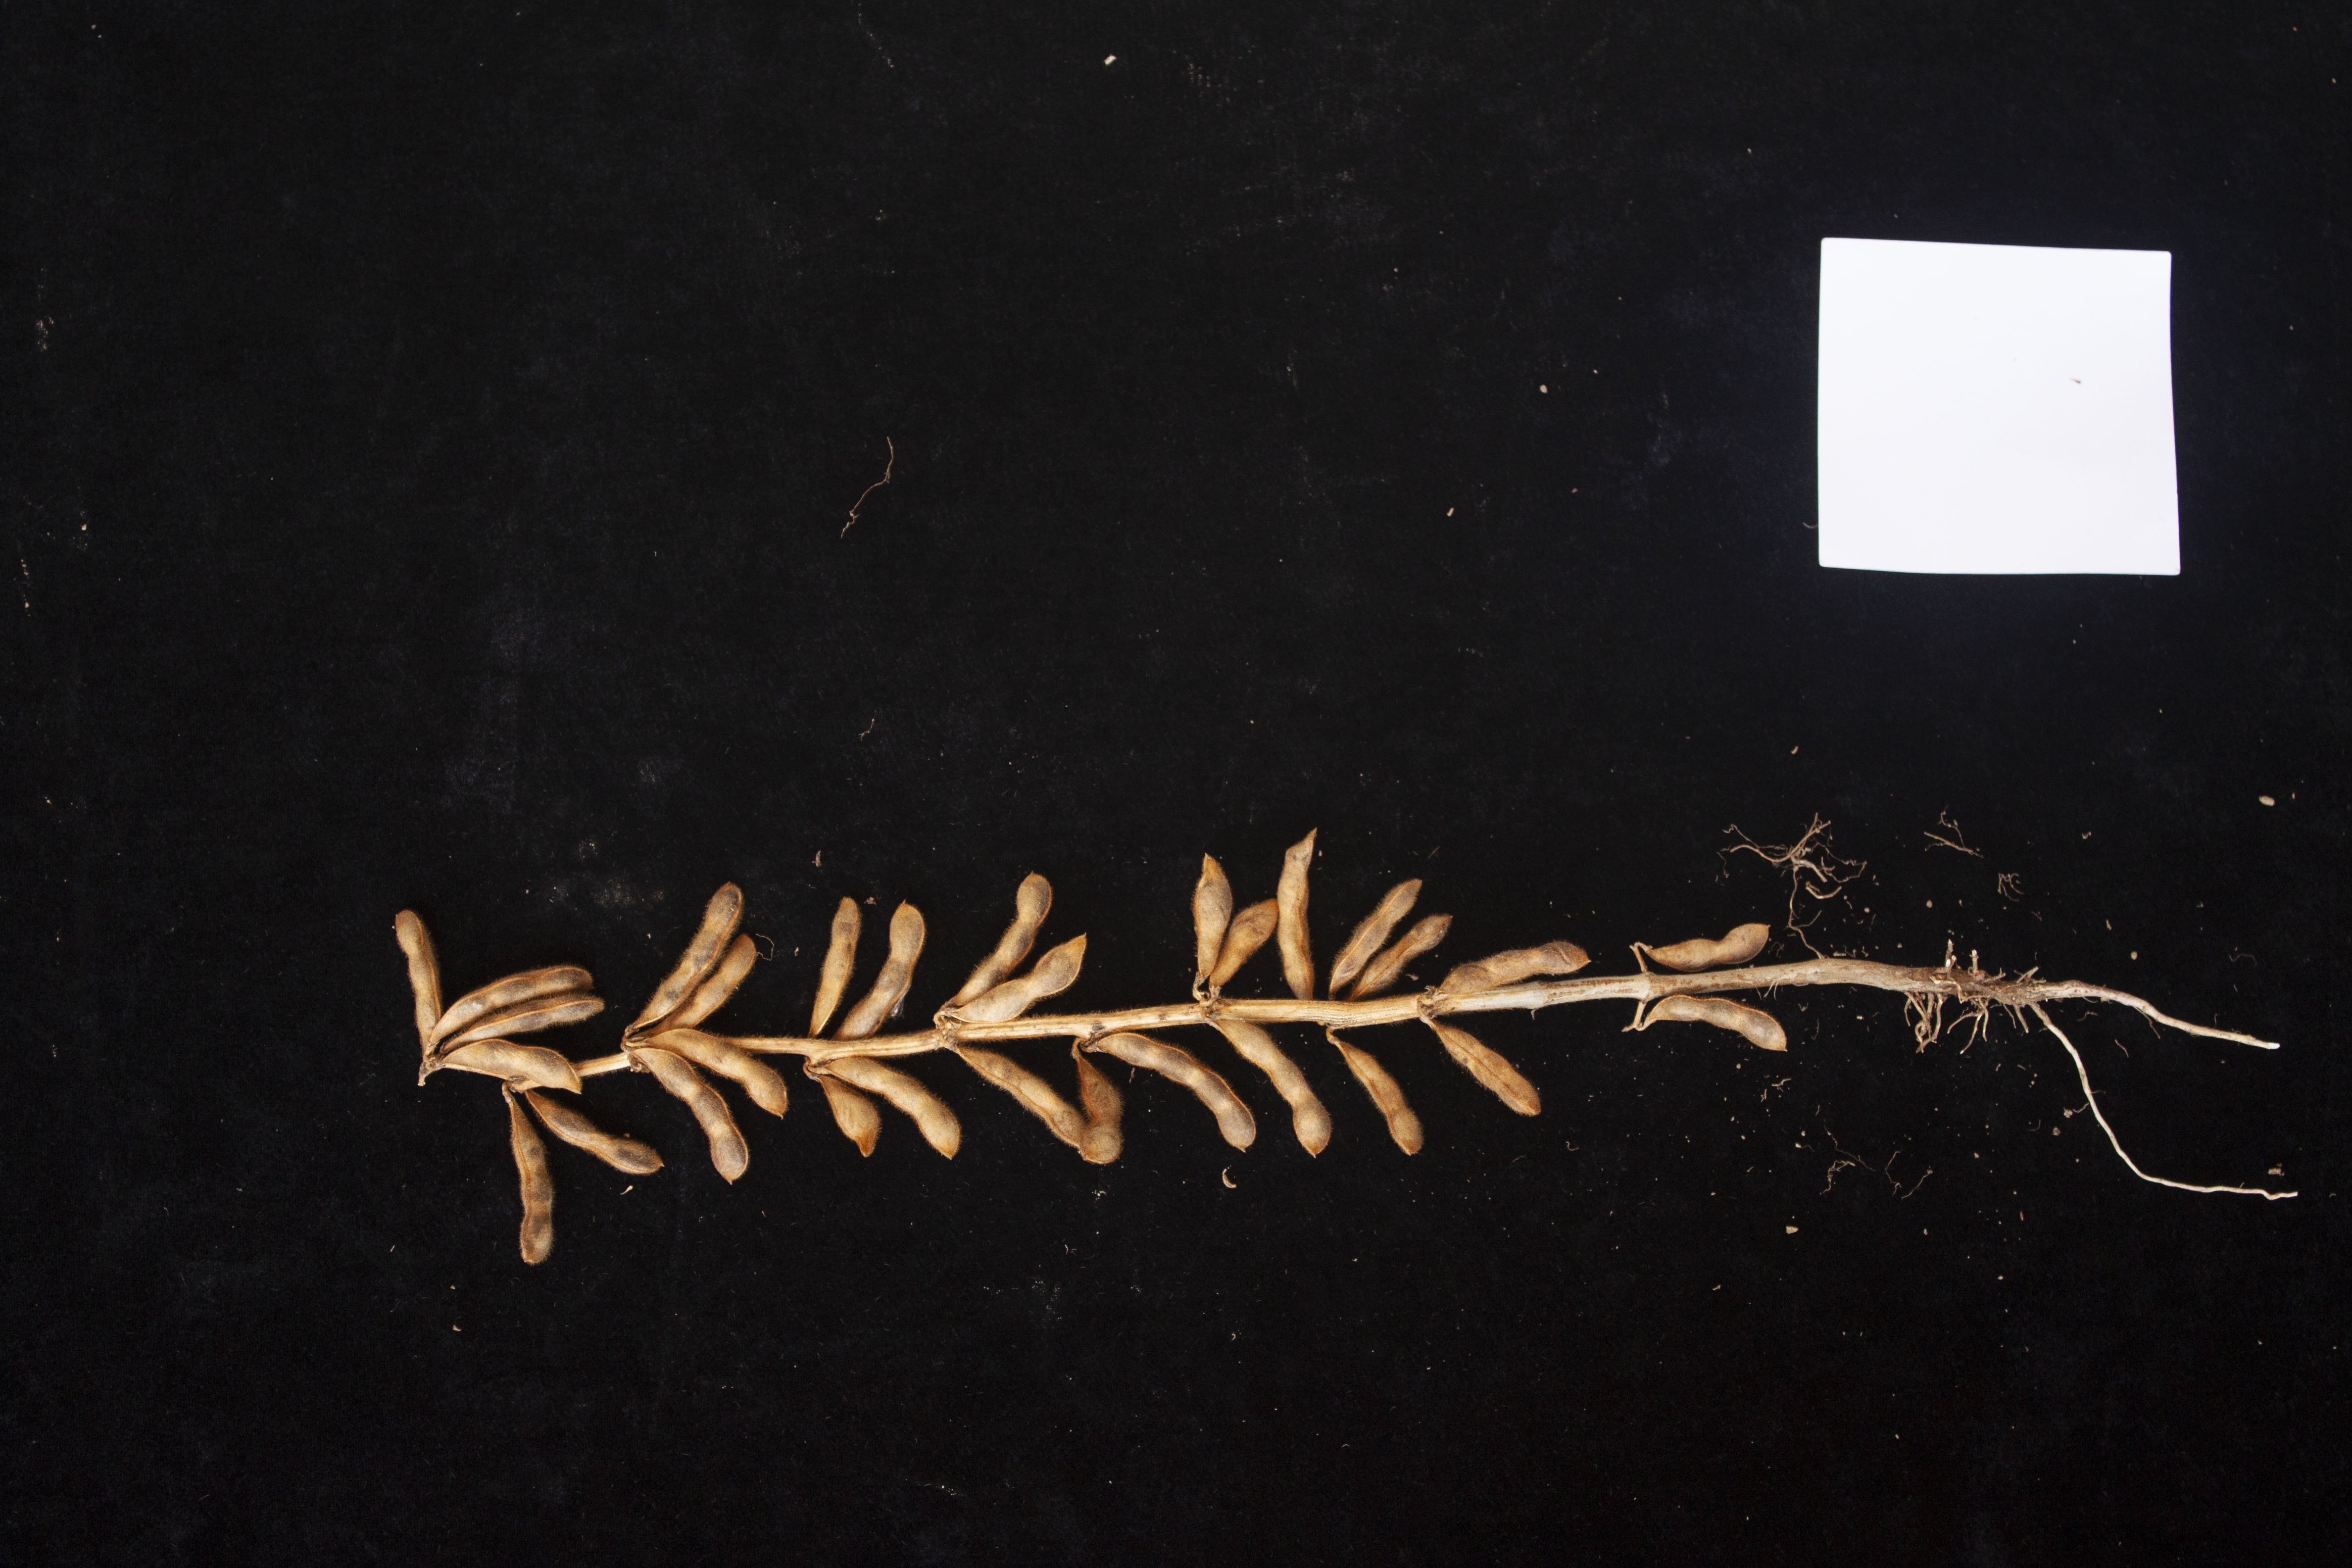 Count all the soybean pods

30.